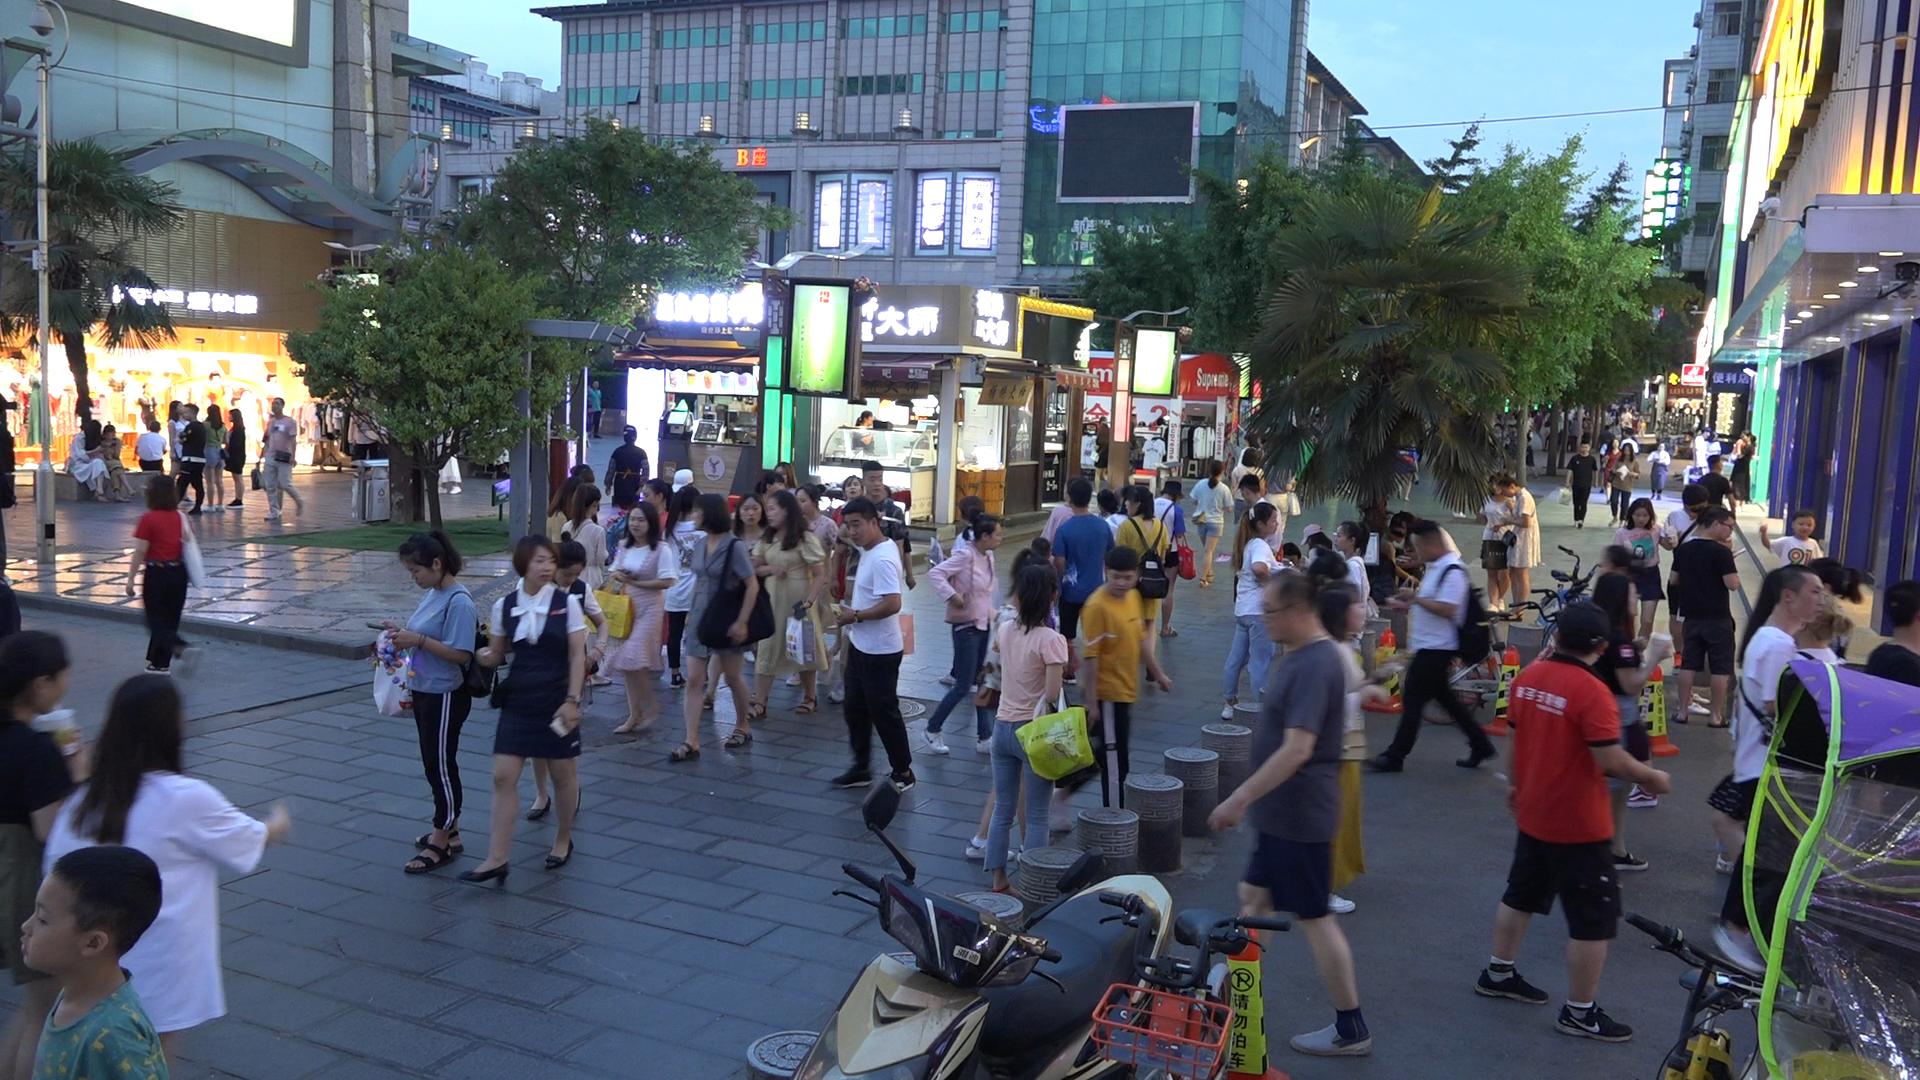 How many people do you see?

95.